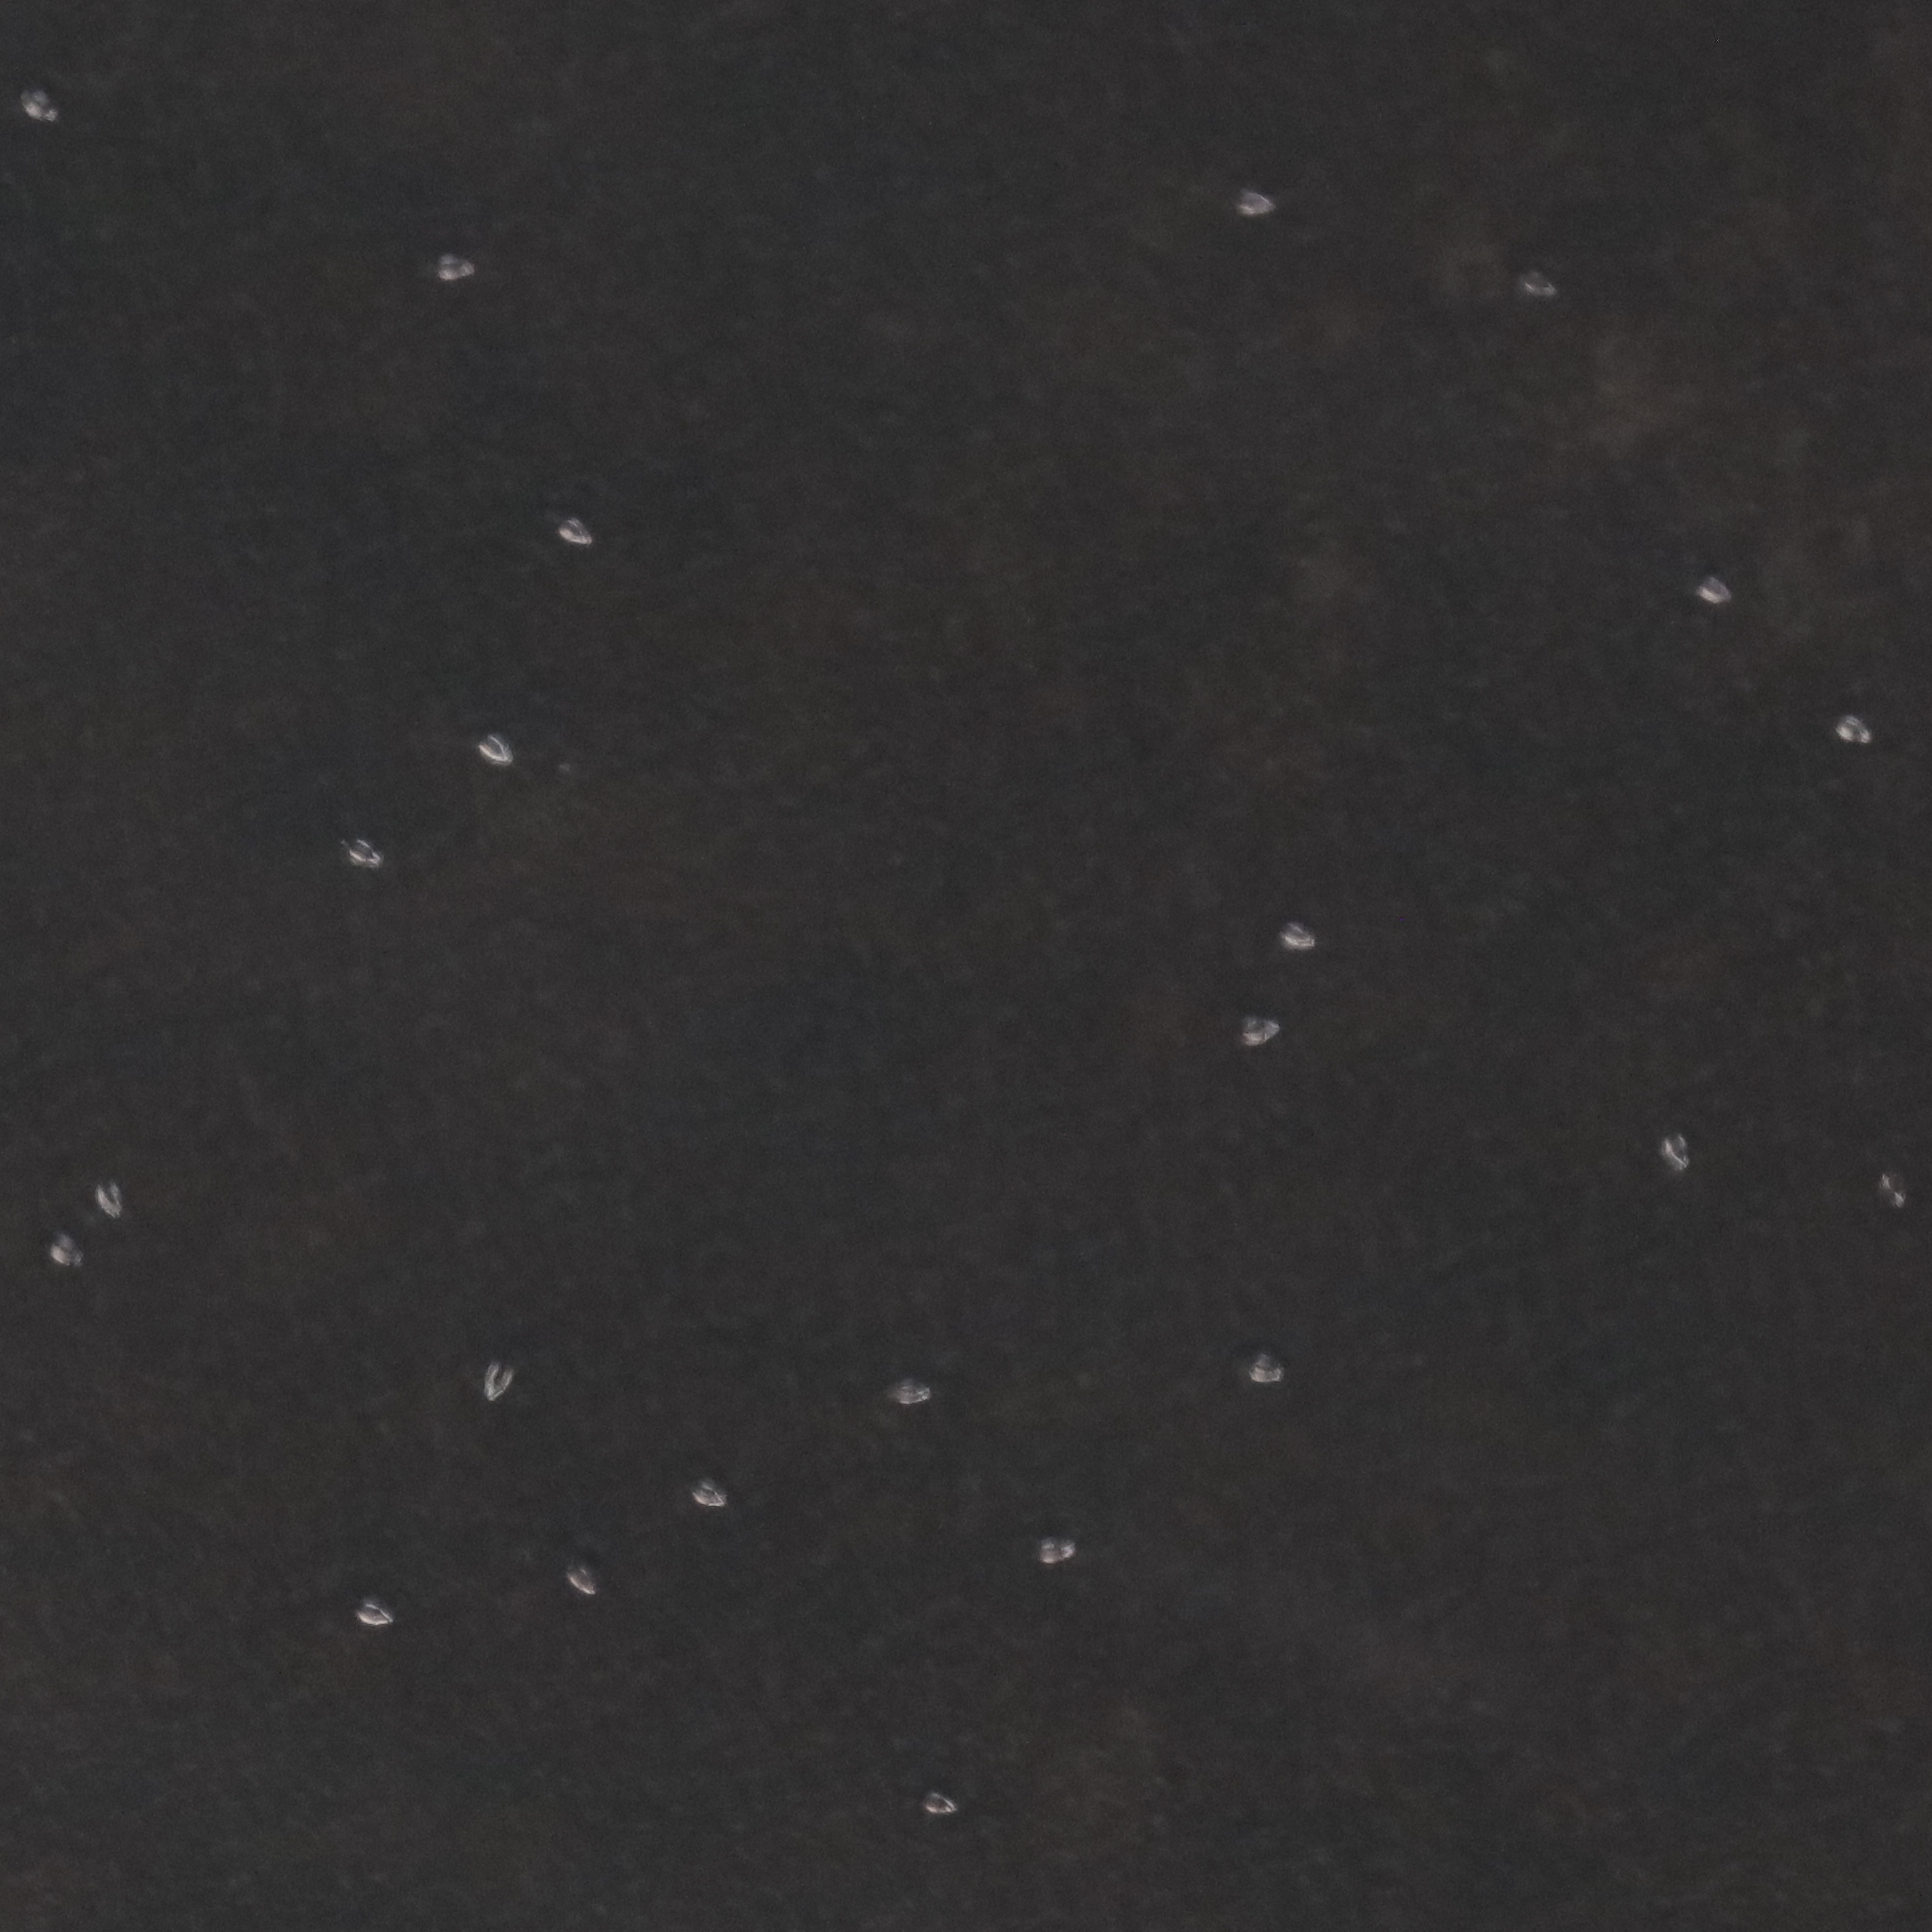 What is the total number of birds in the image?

23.